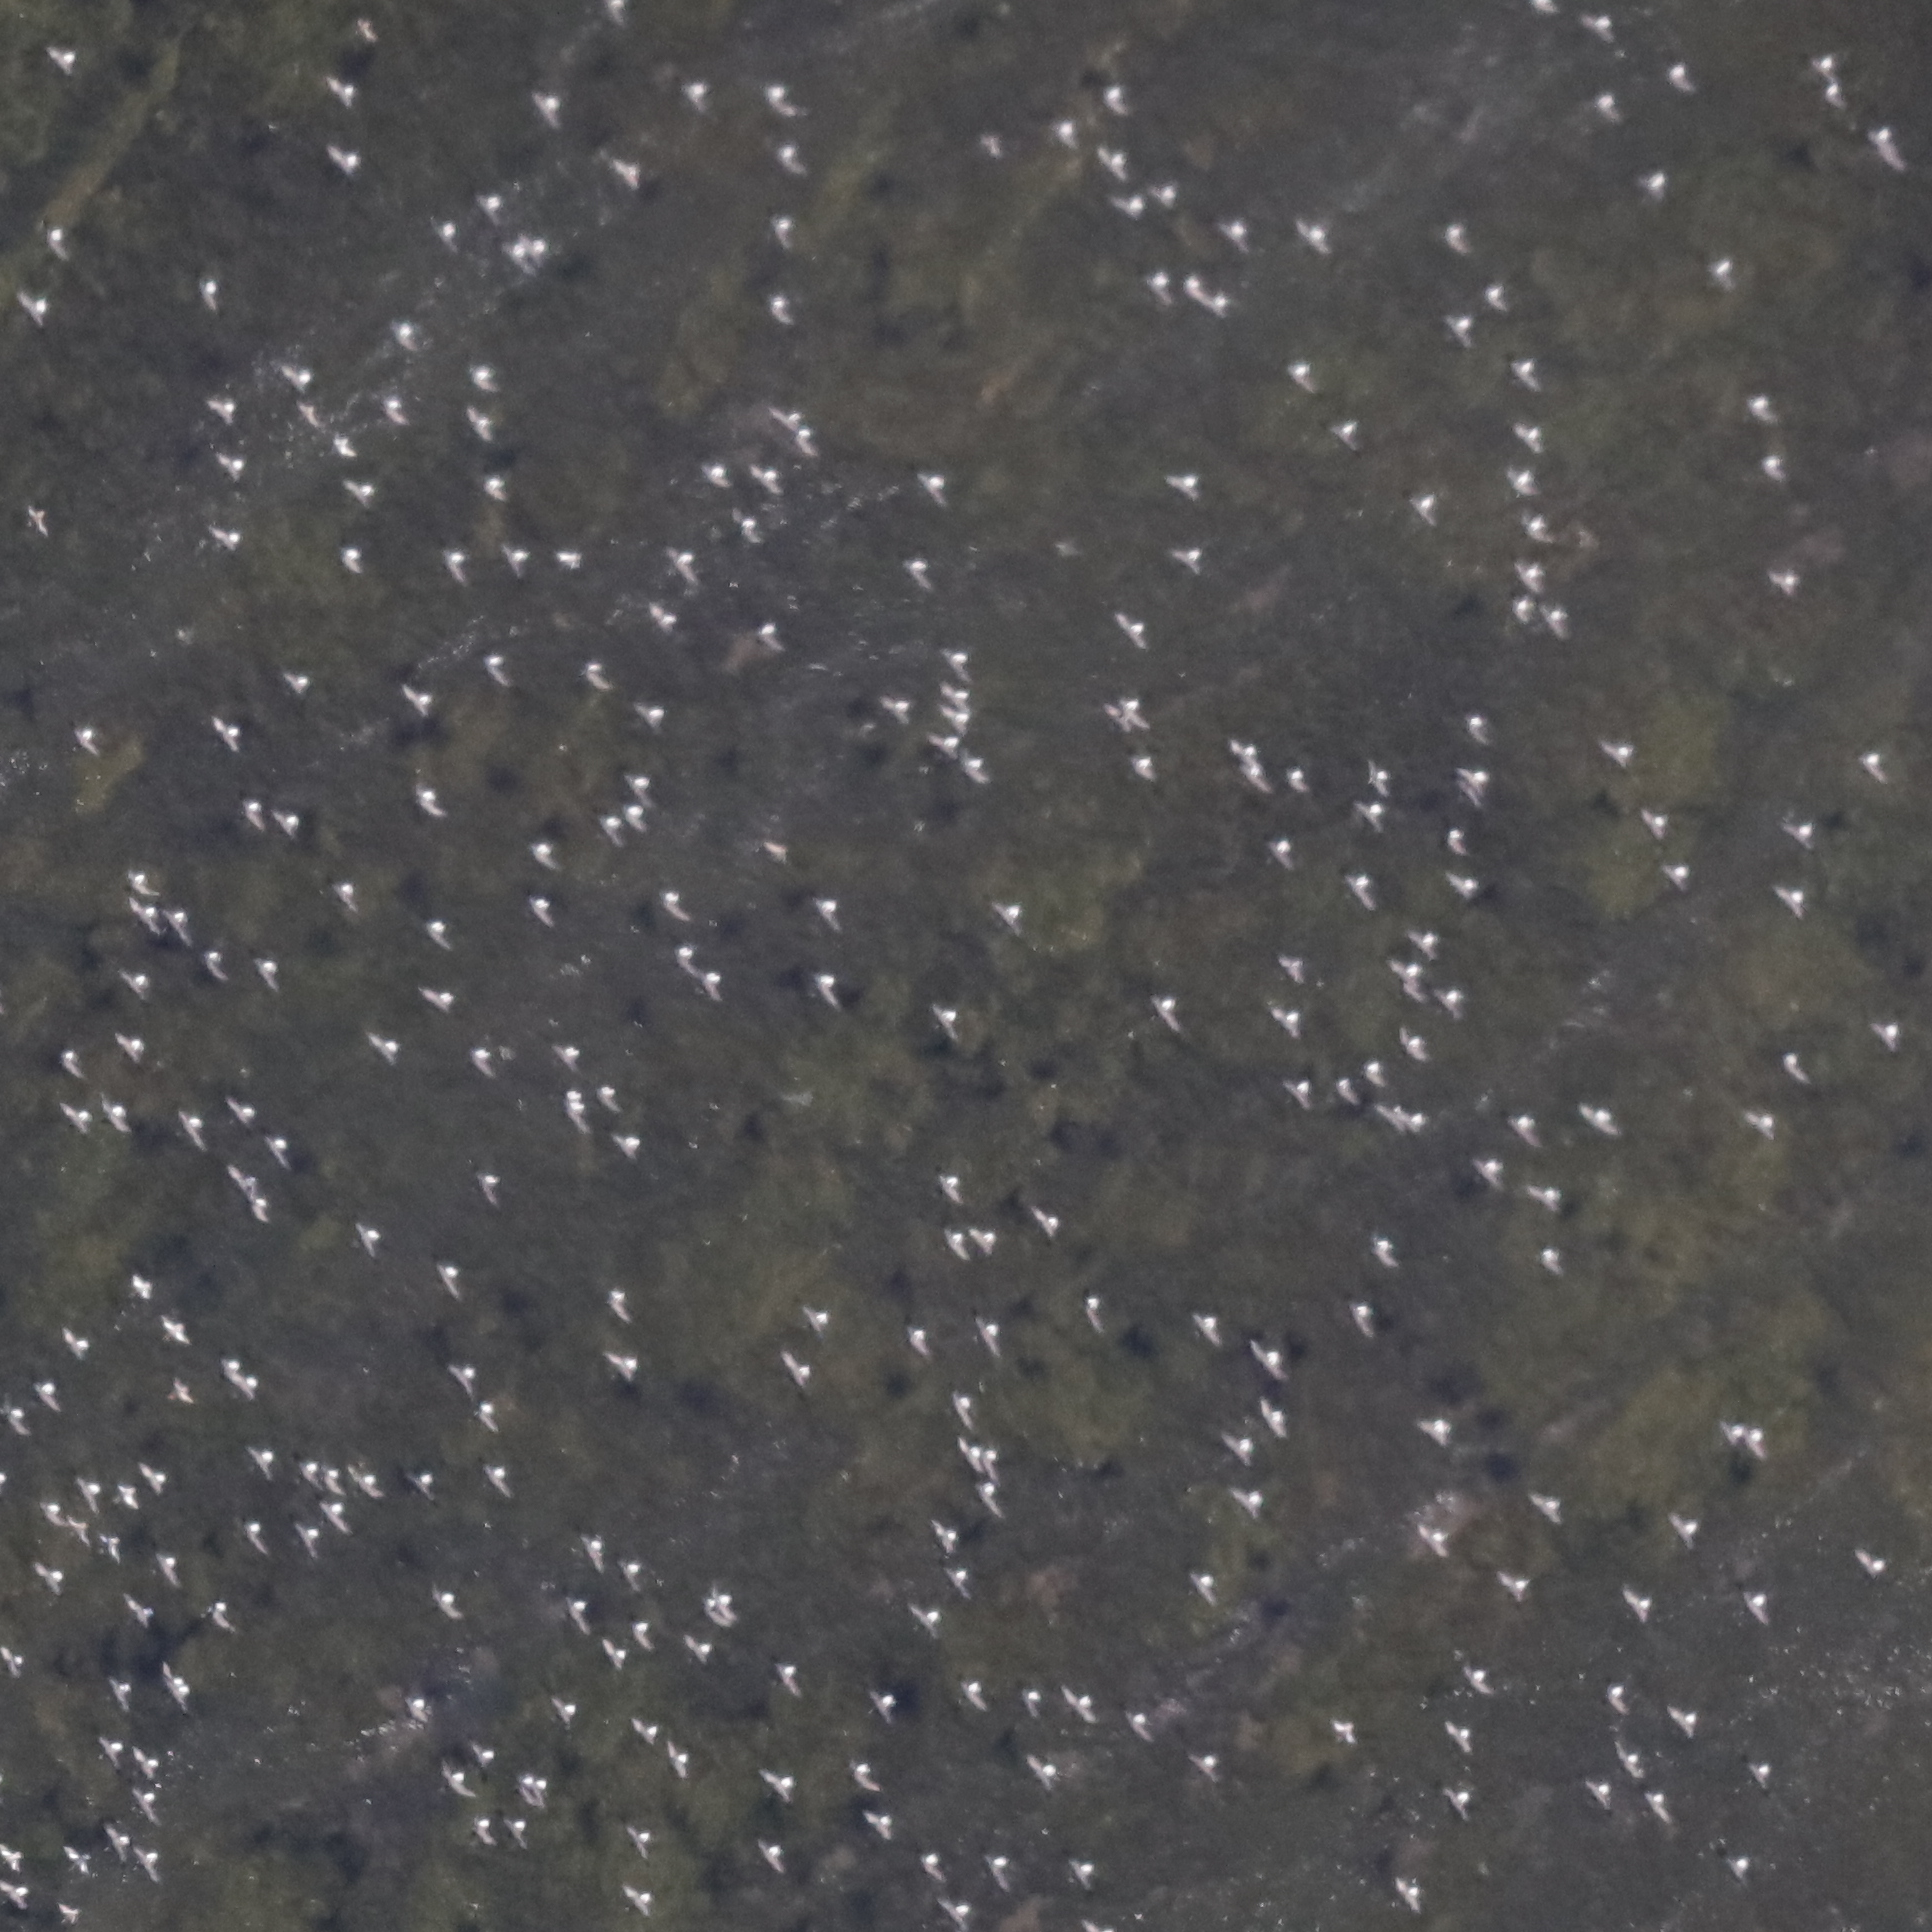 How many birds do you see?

307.